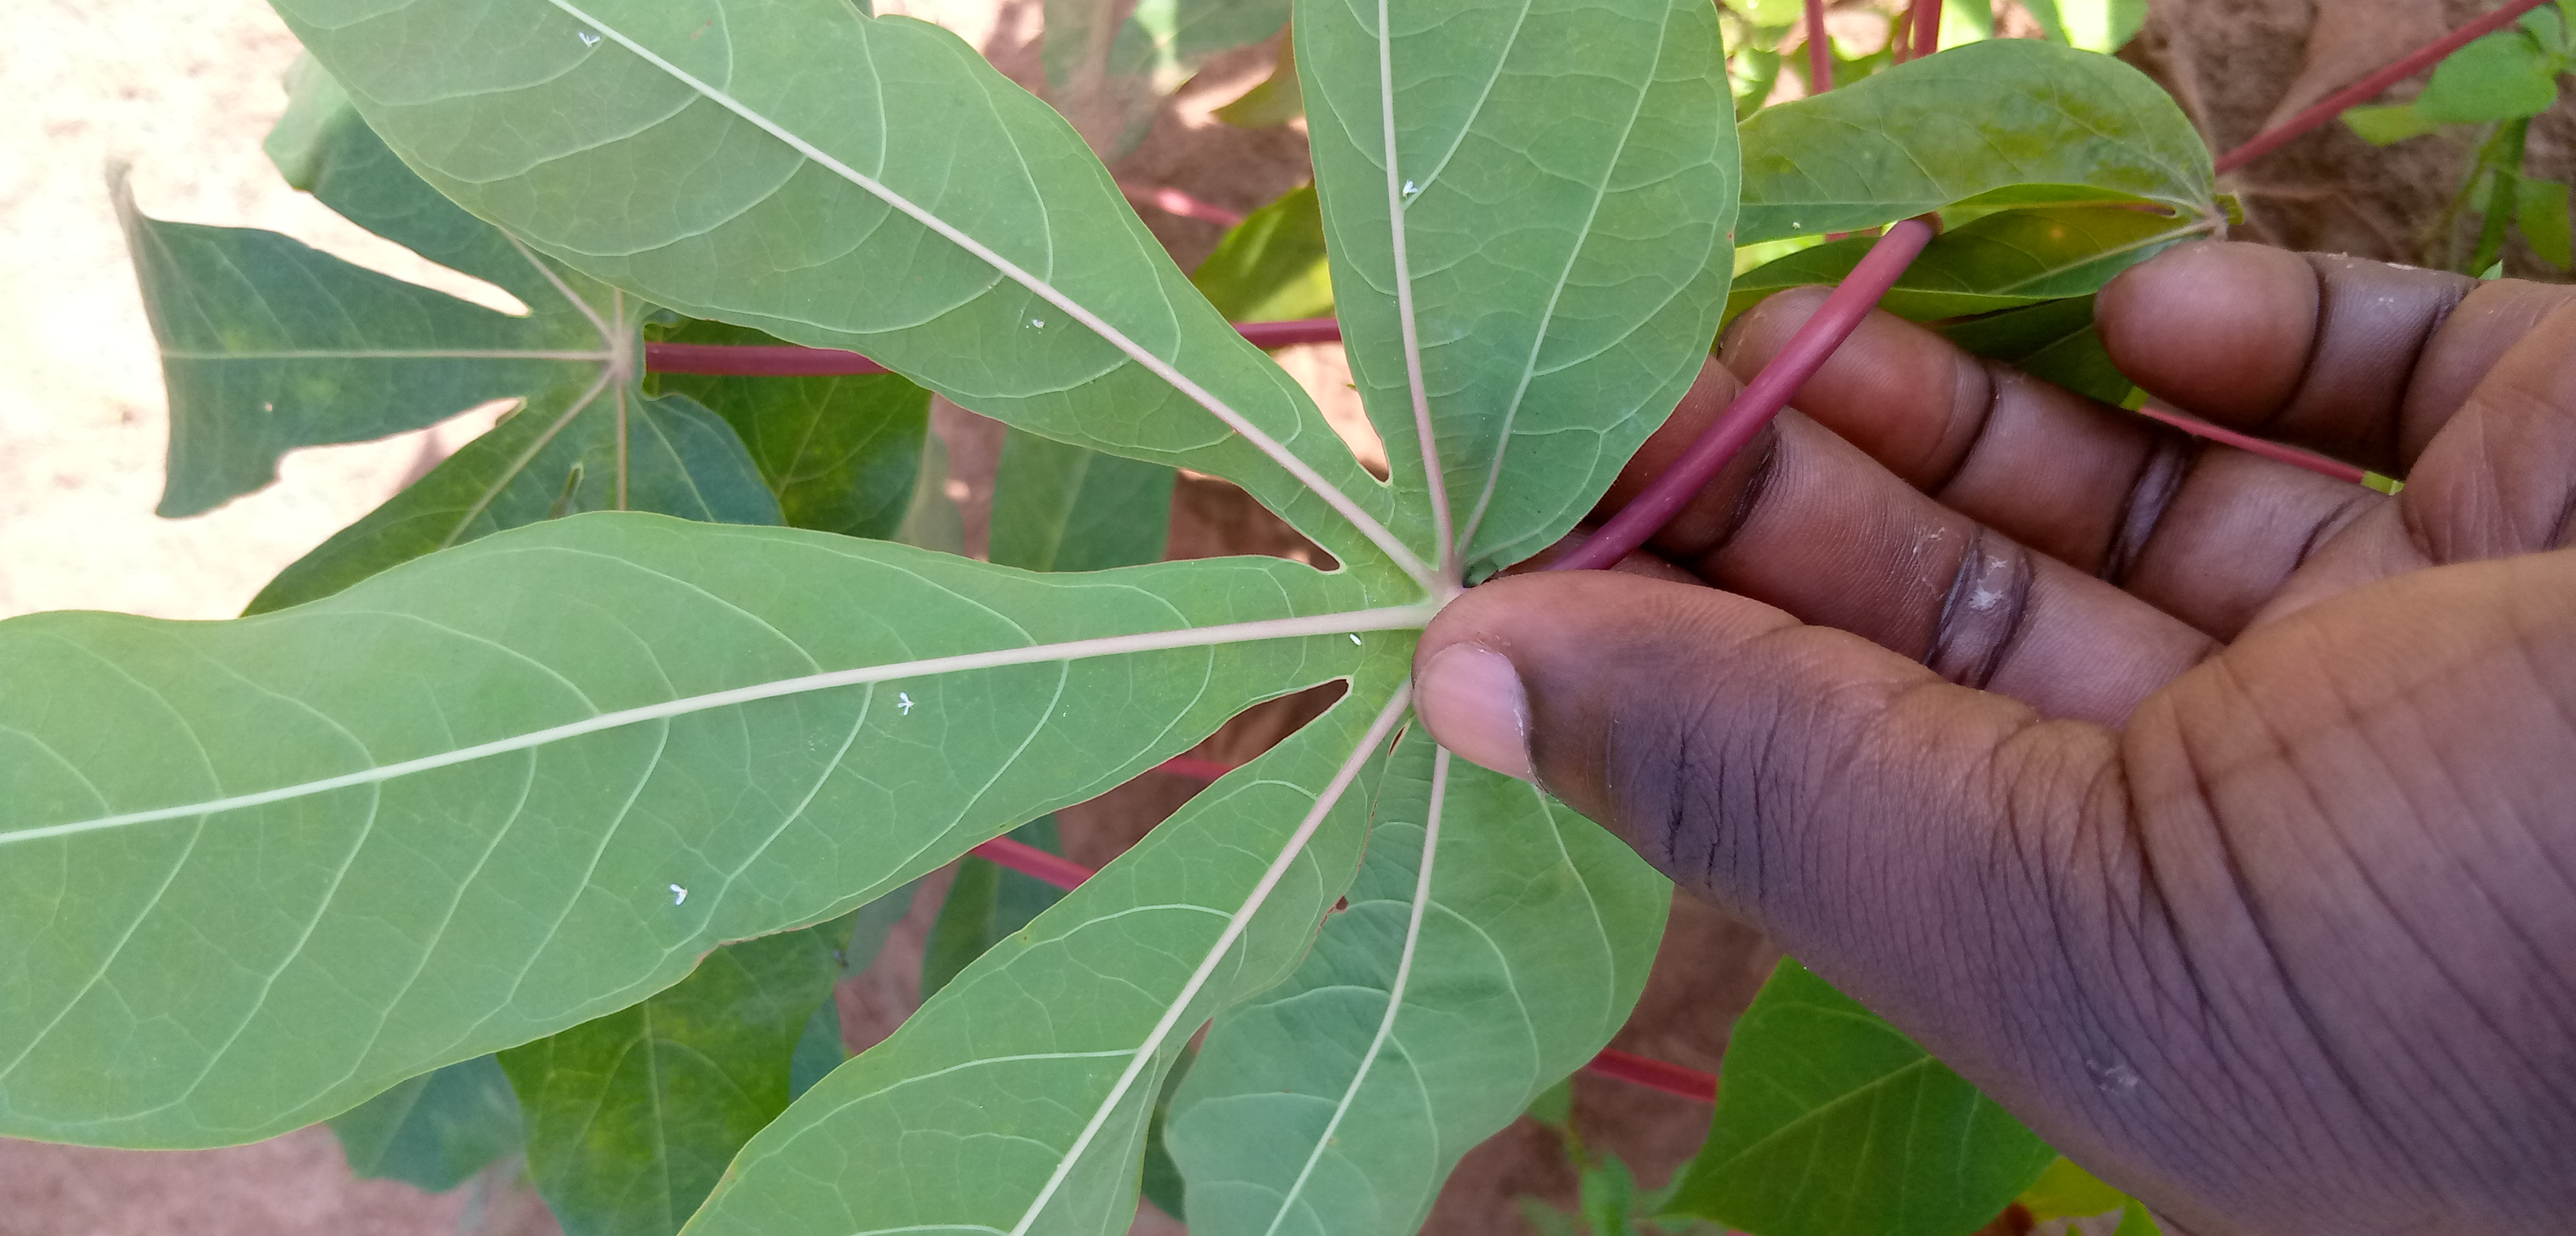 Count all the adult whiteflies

6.